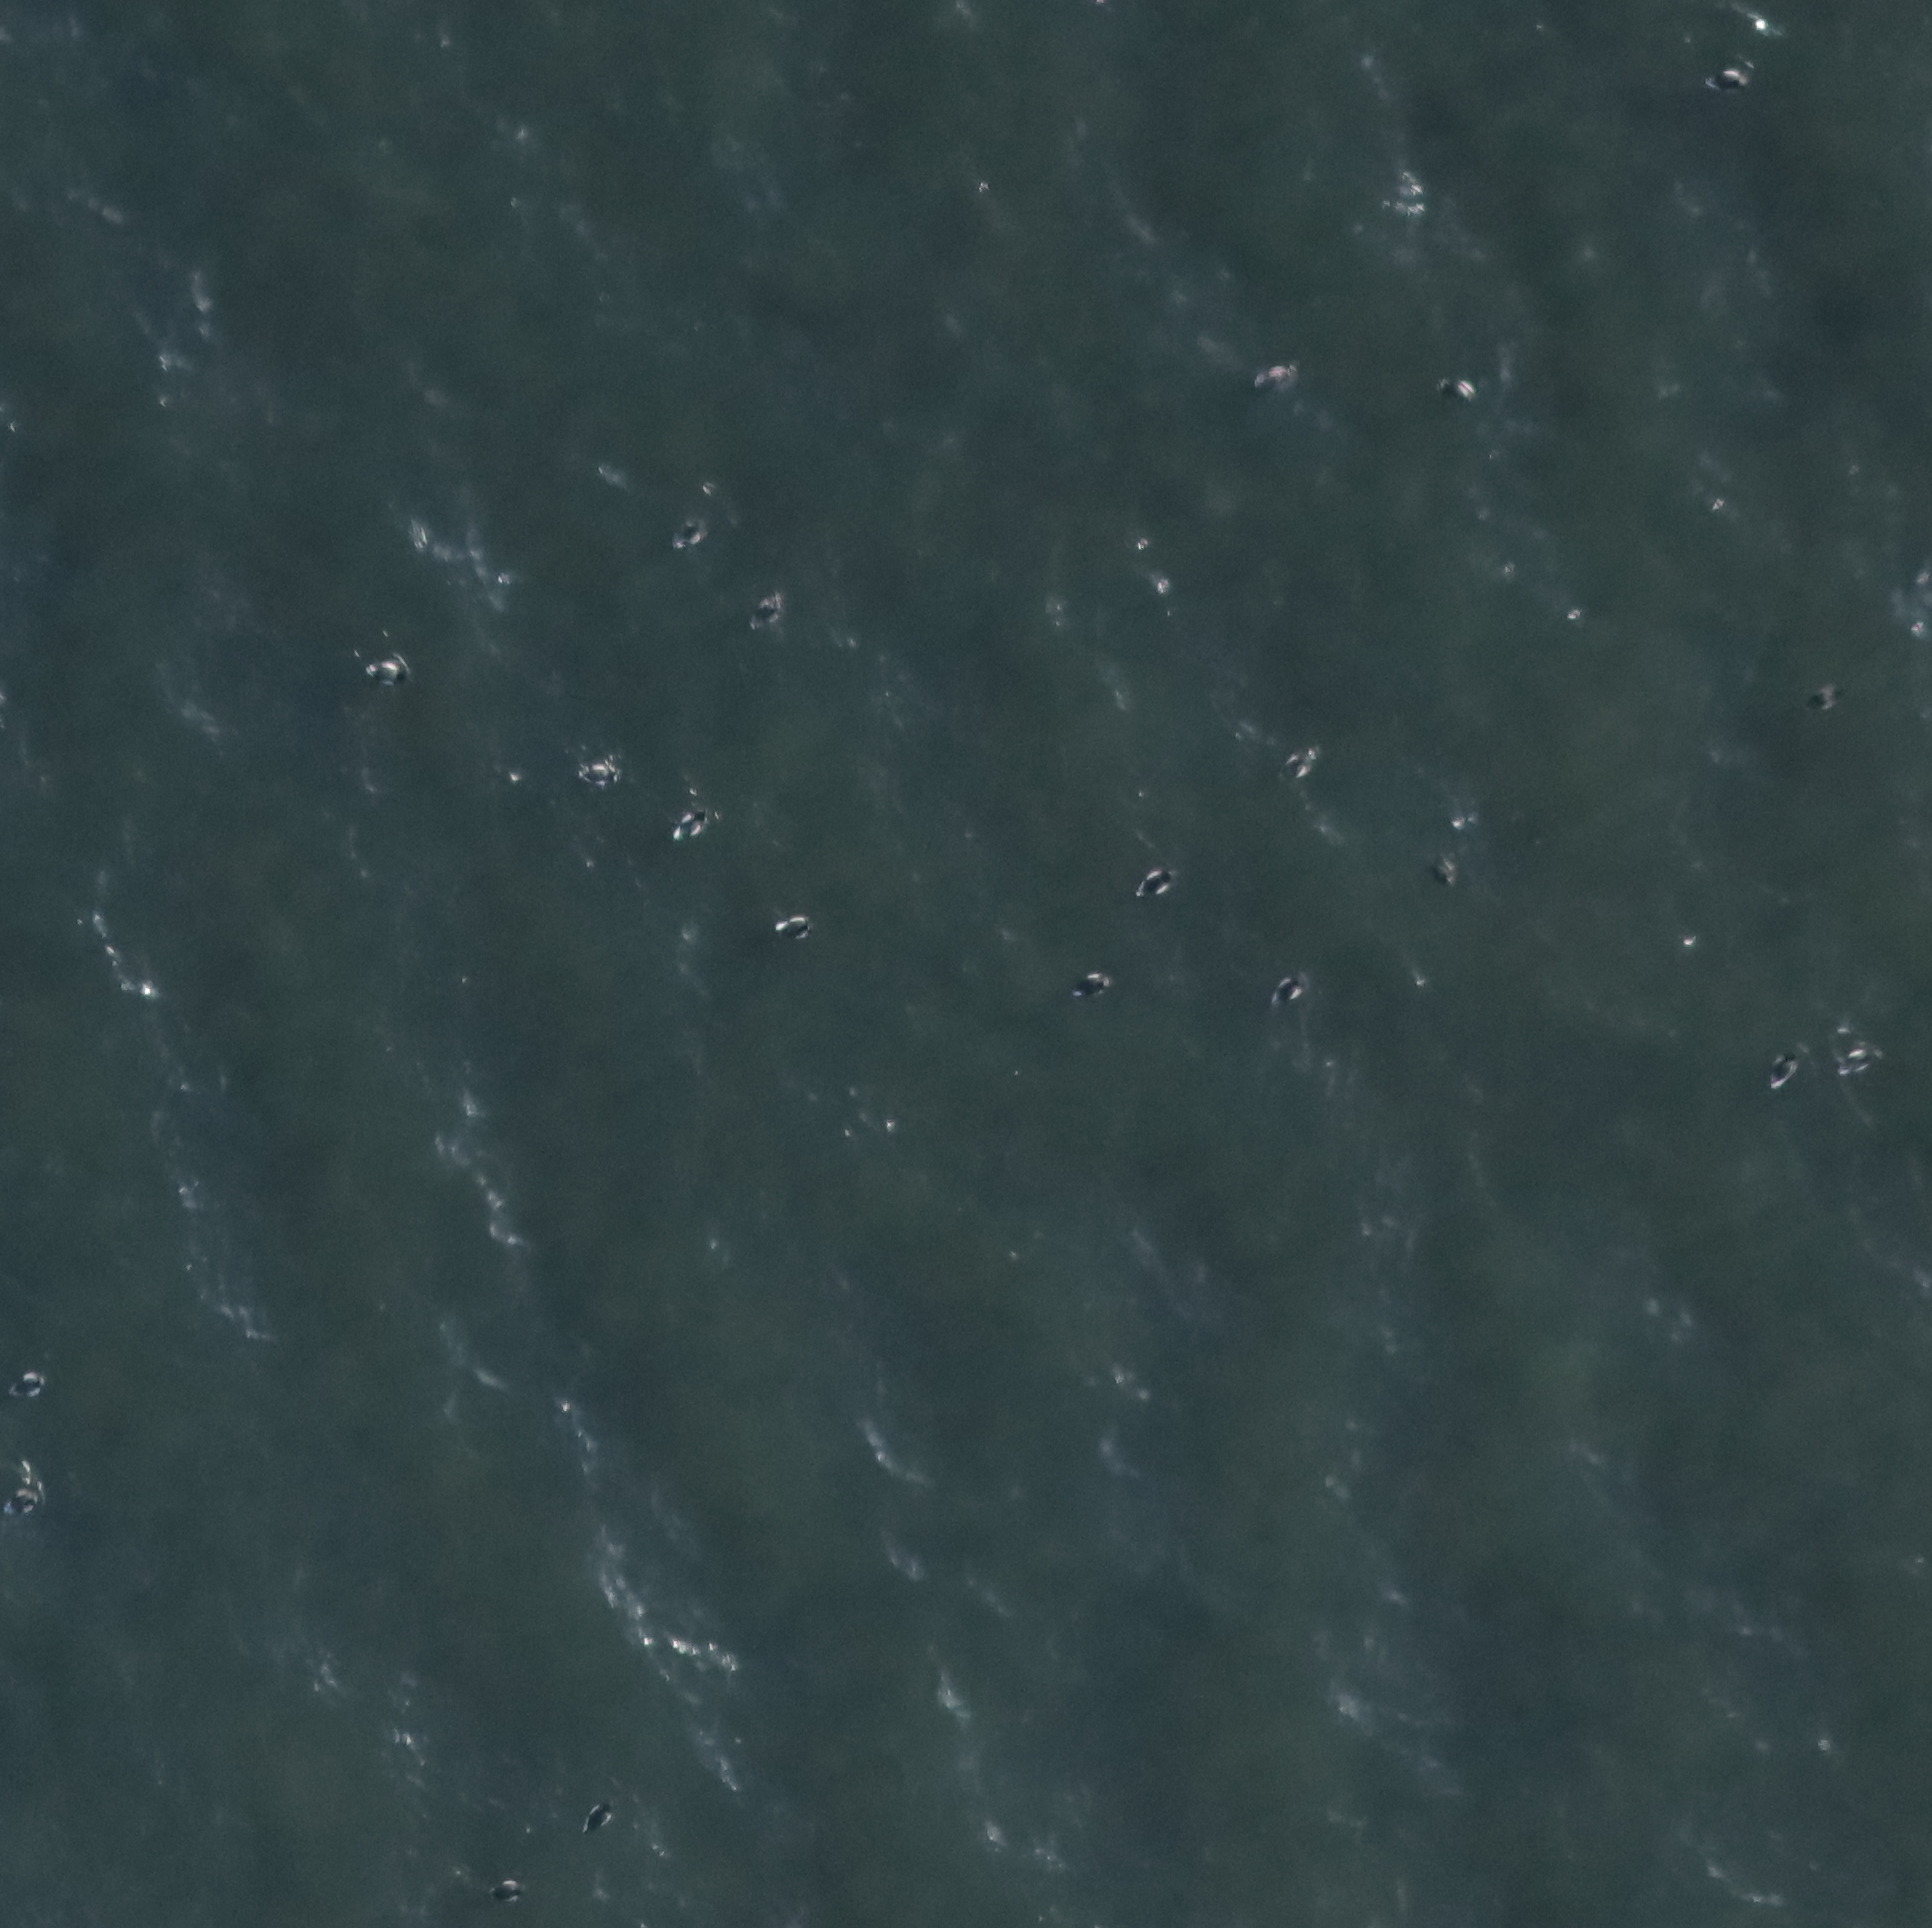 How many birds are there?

21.